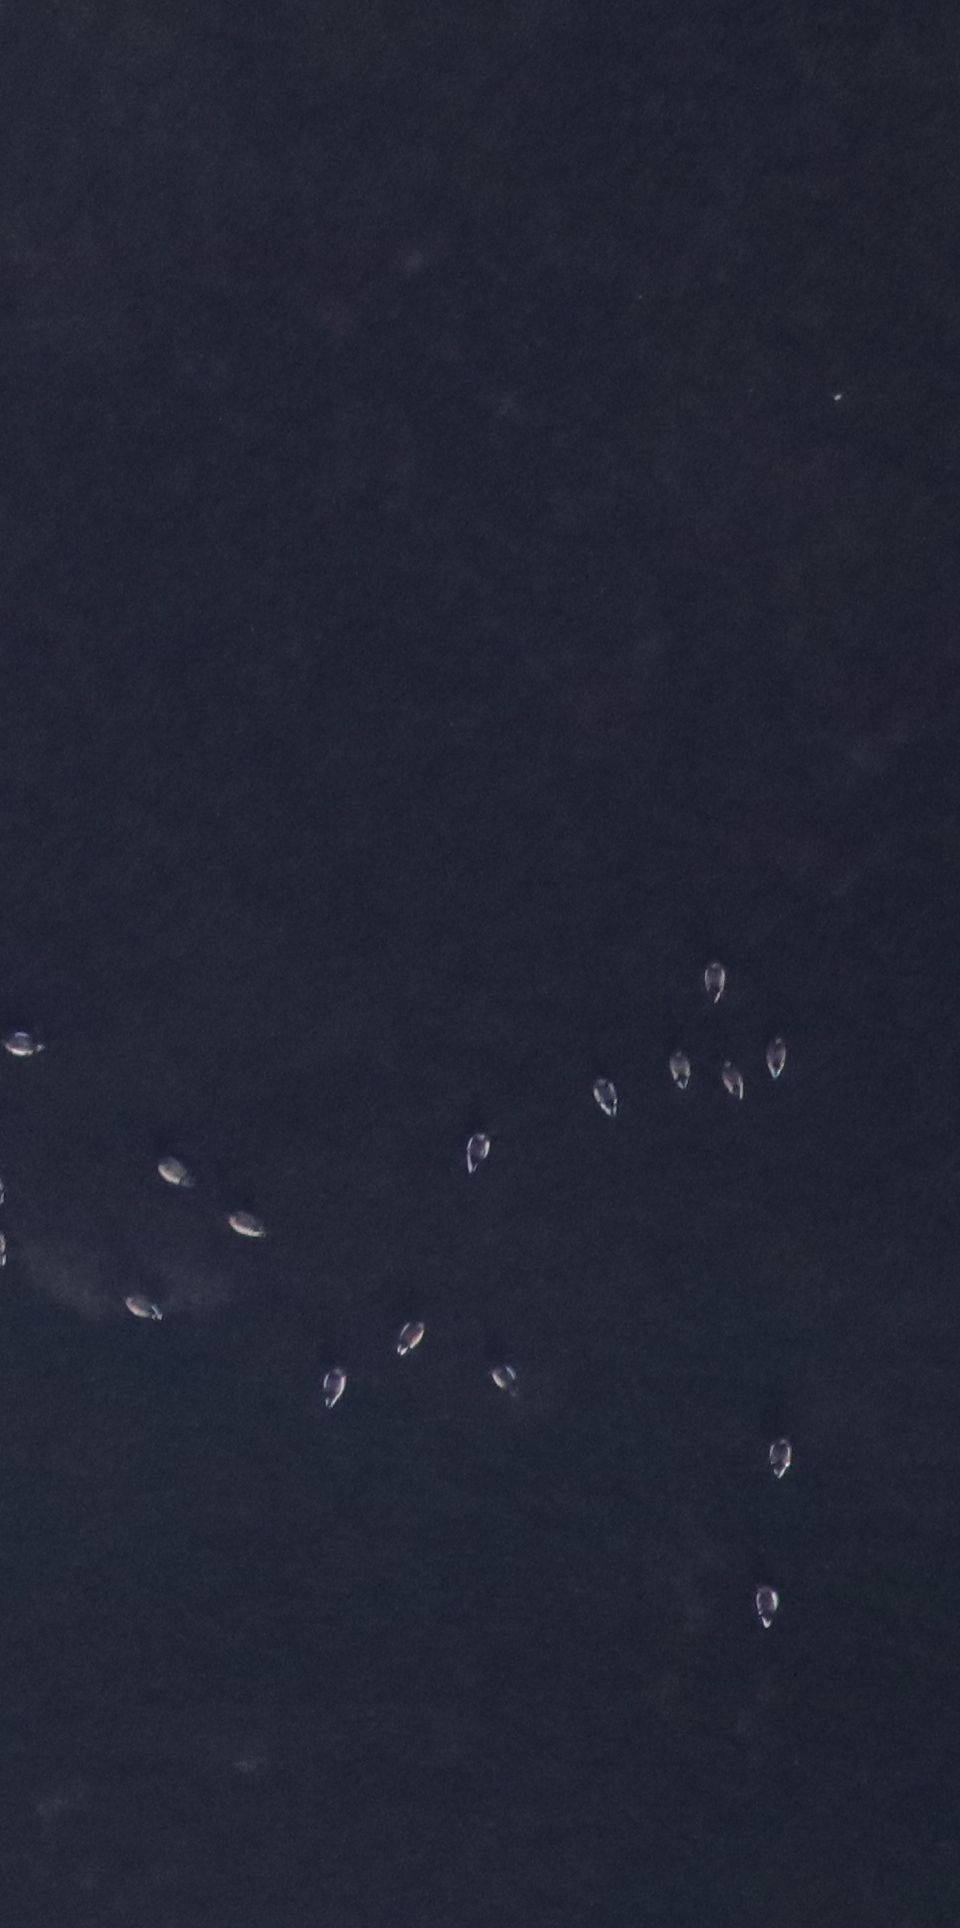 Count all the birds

15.